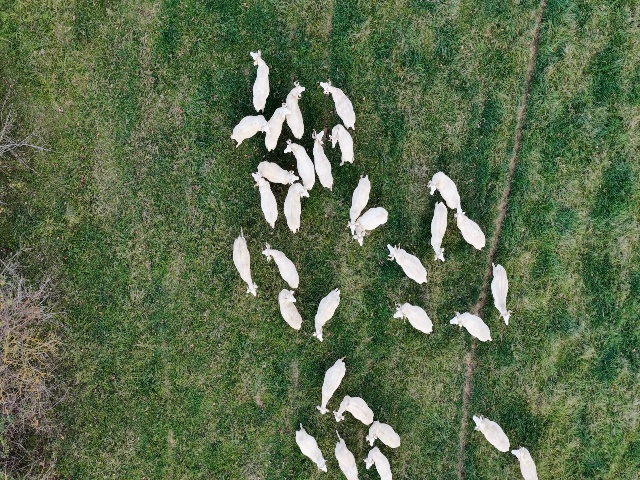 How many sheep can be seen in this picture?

31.